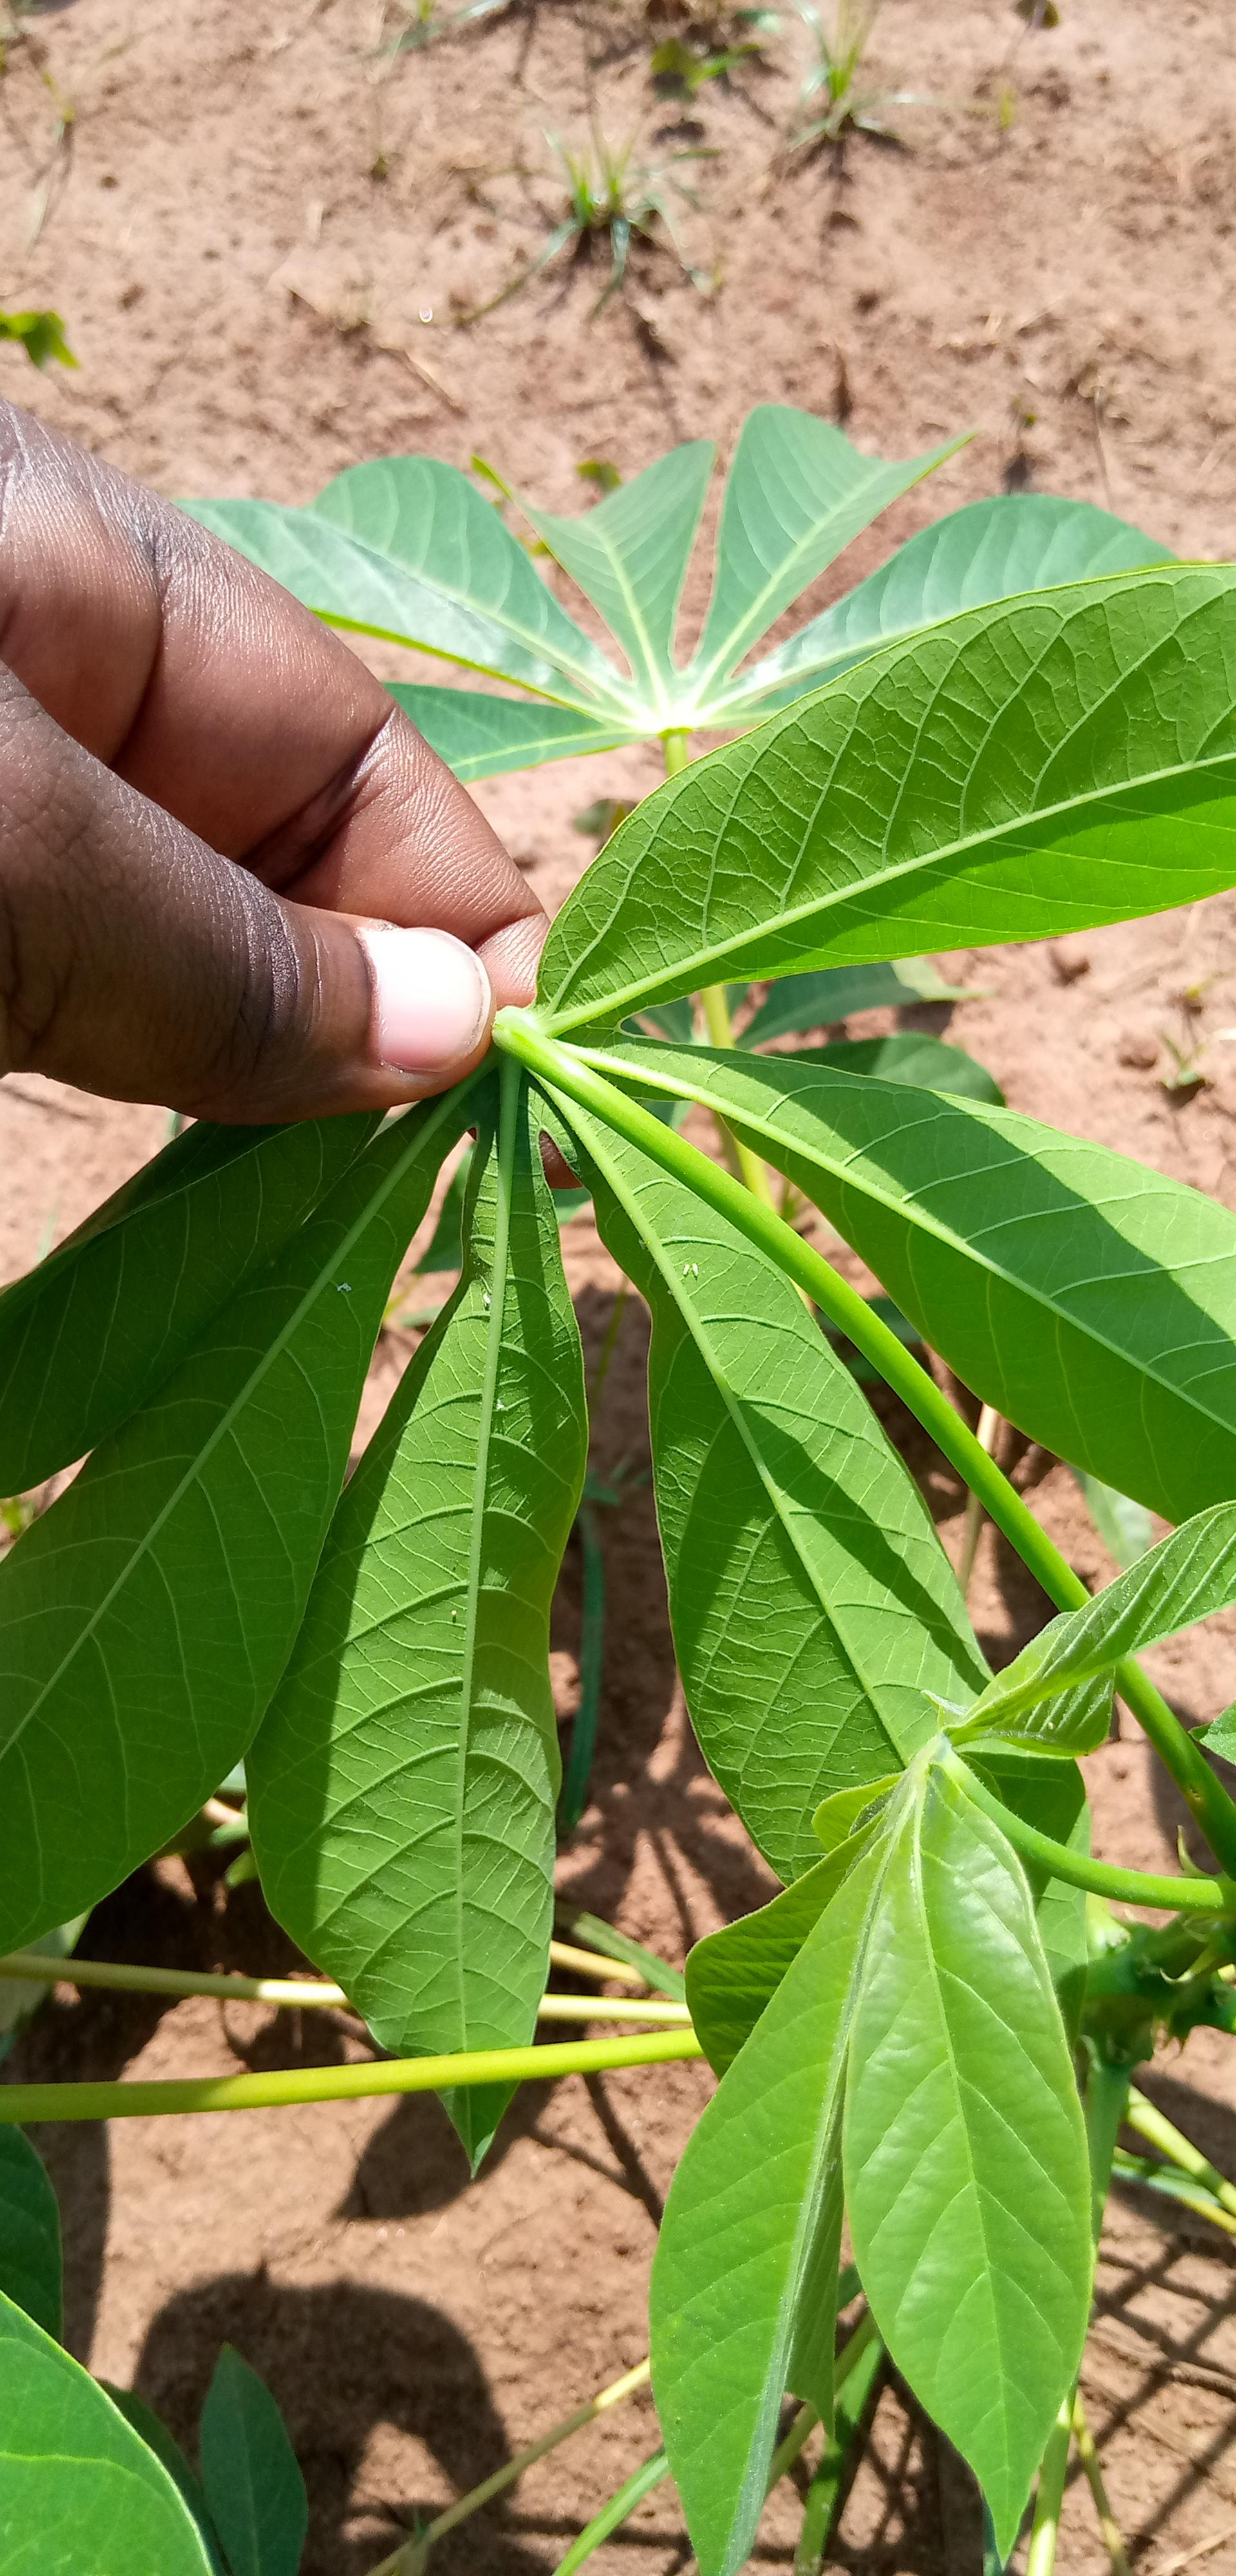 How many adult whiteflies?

6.